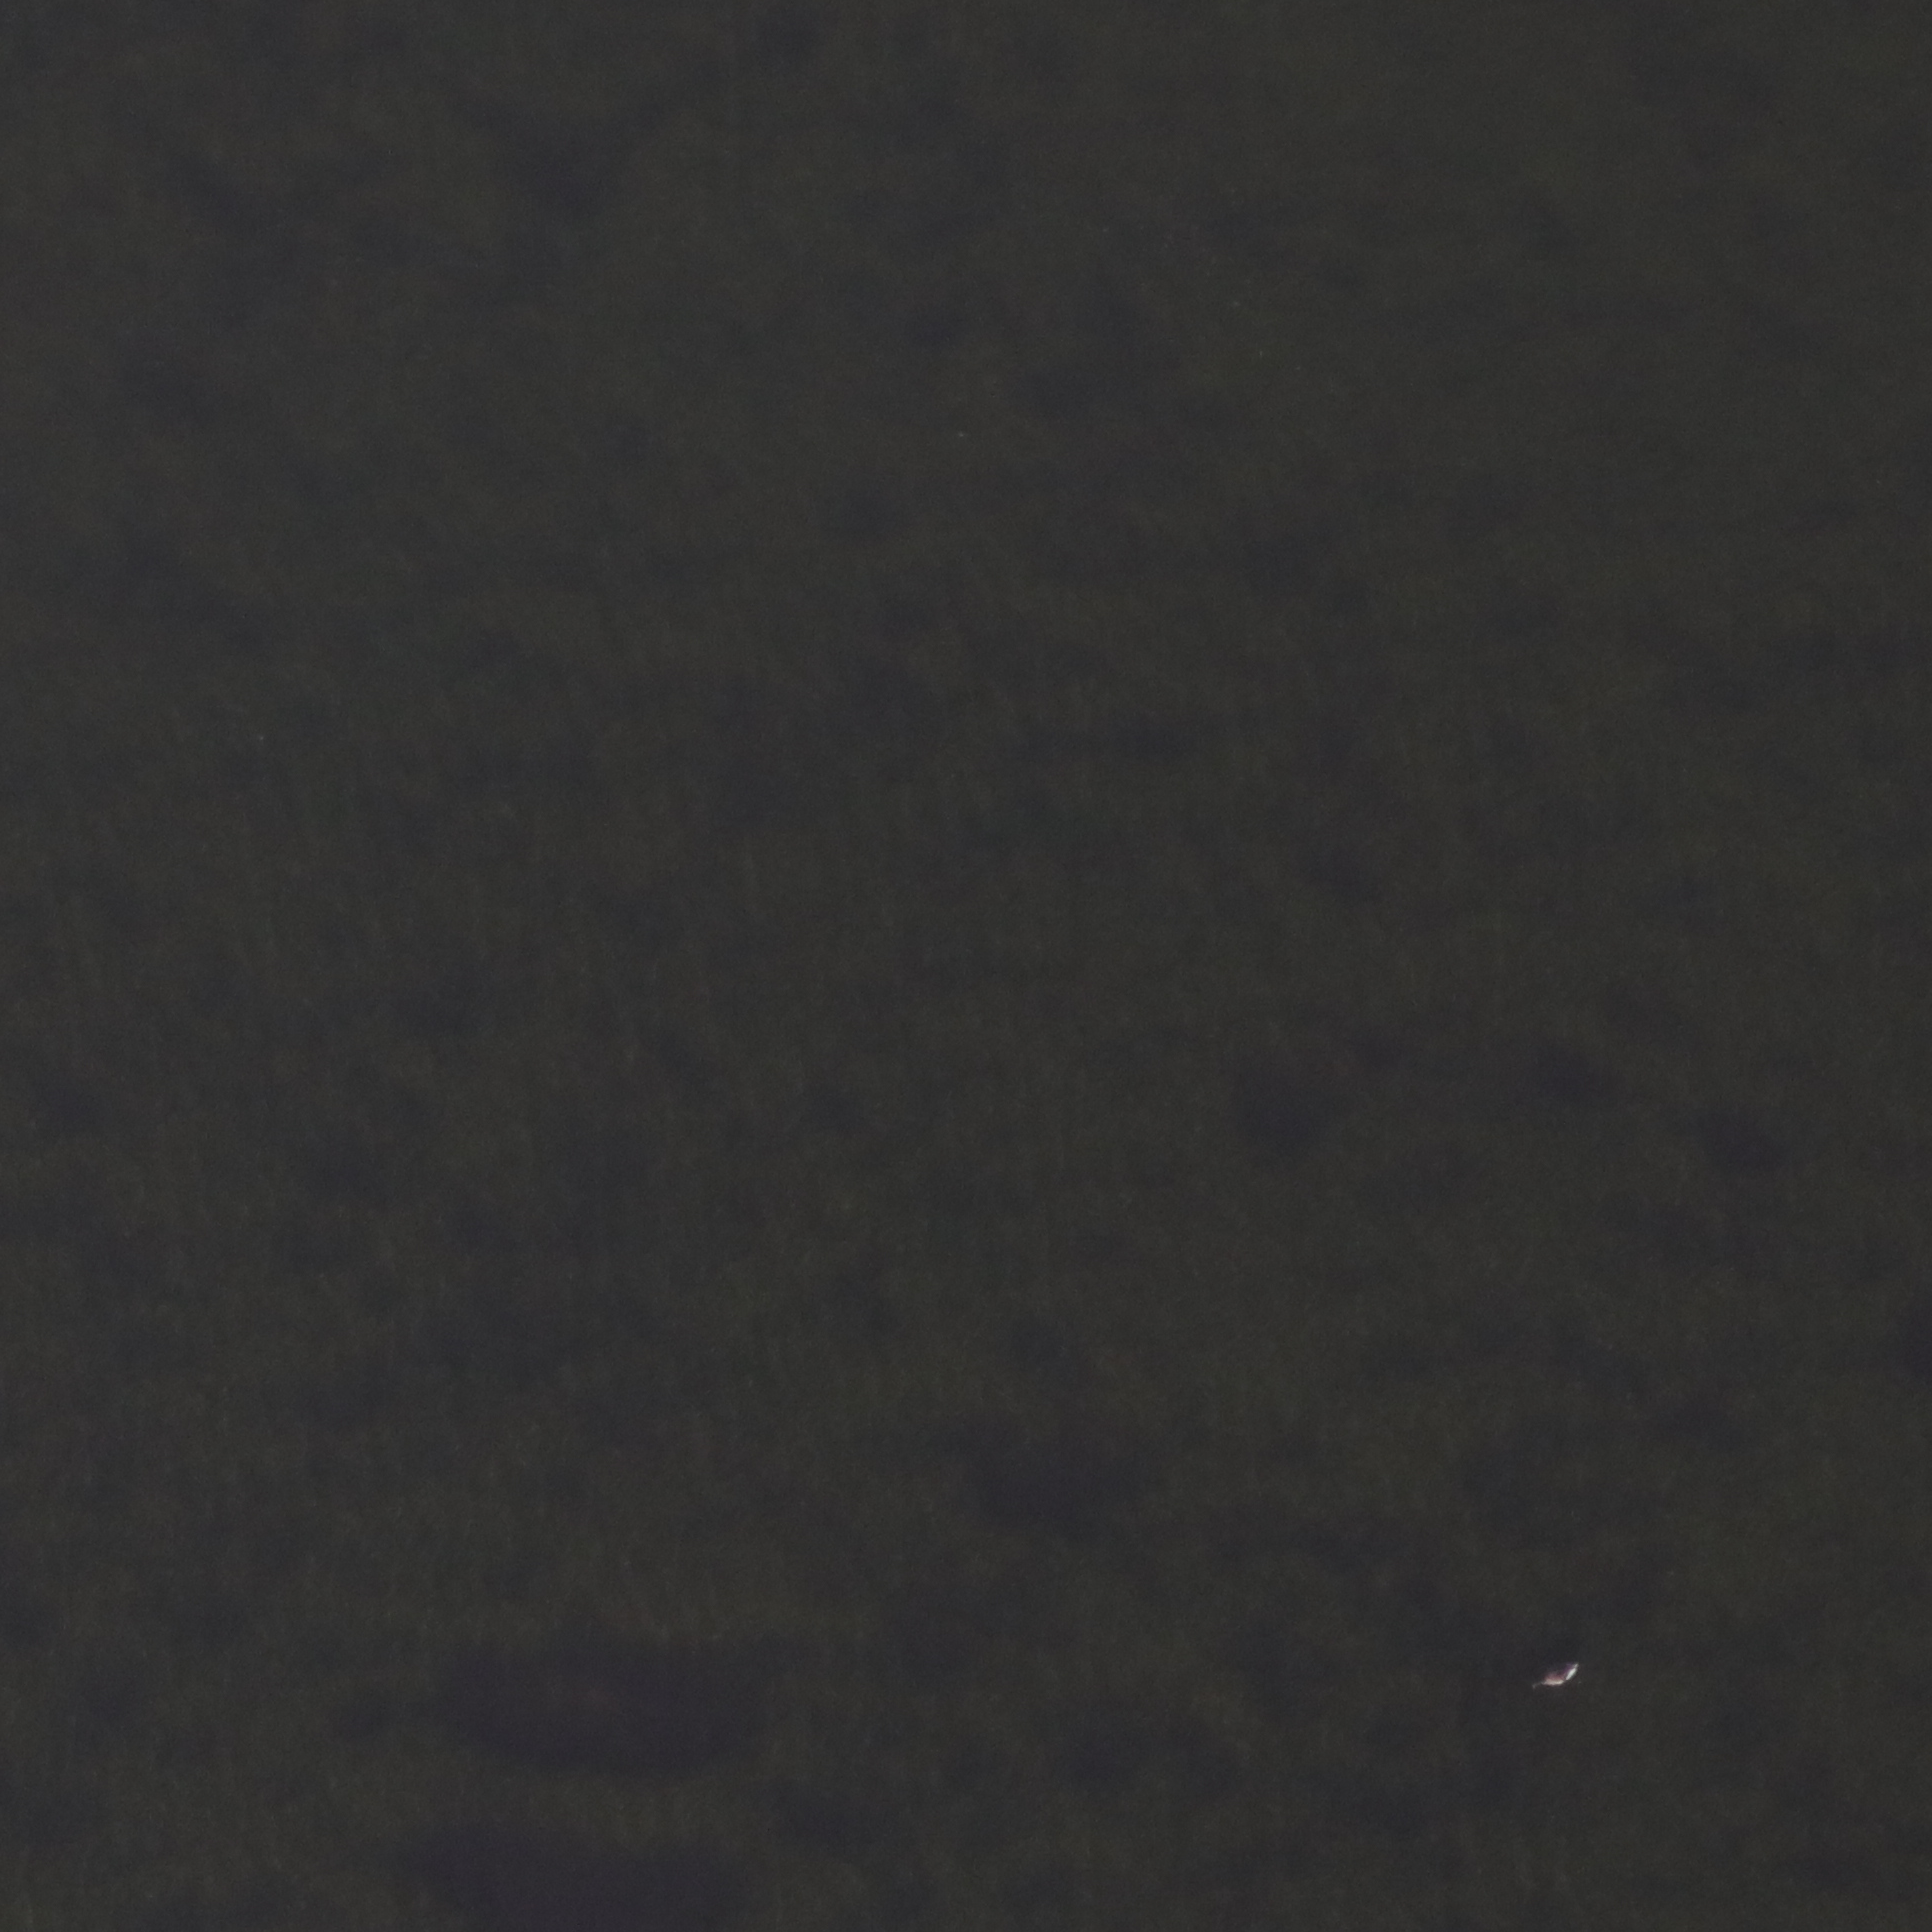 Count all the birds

1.